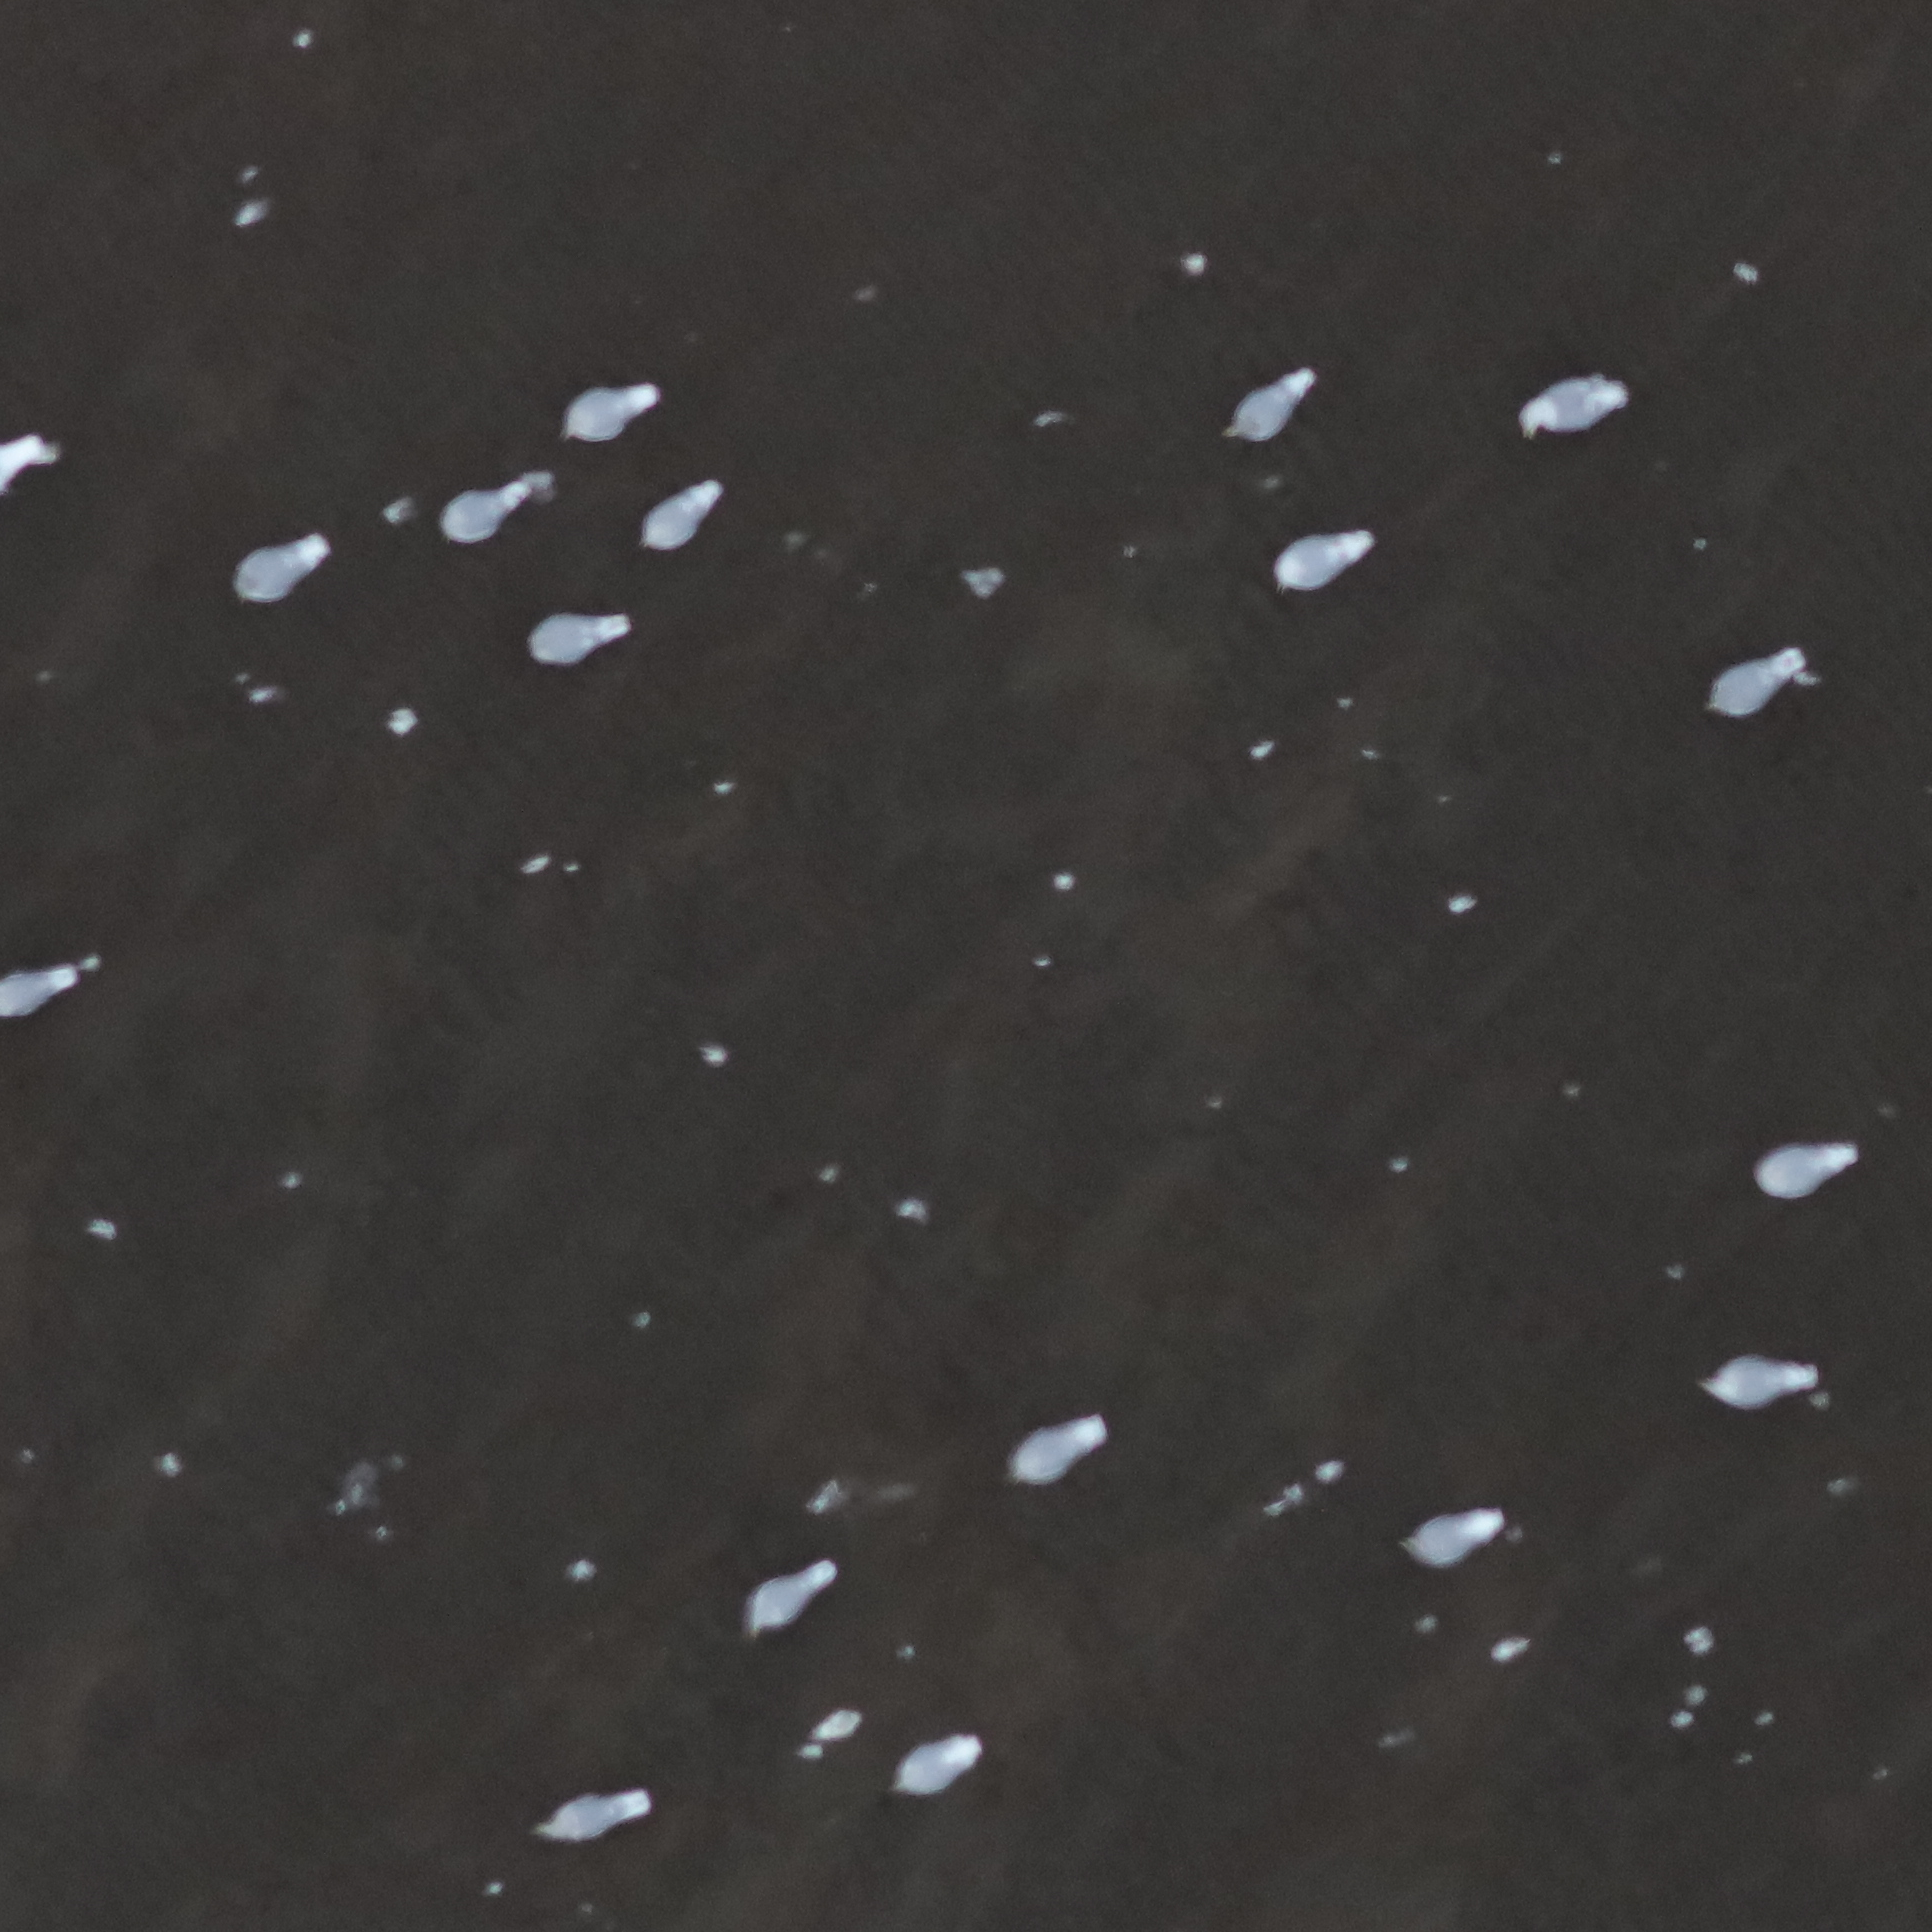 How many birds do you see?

17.